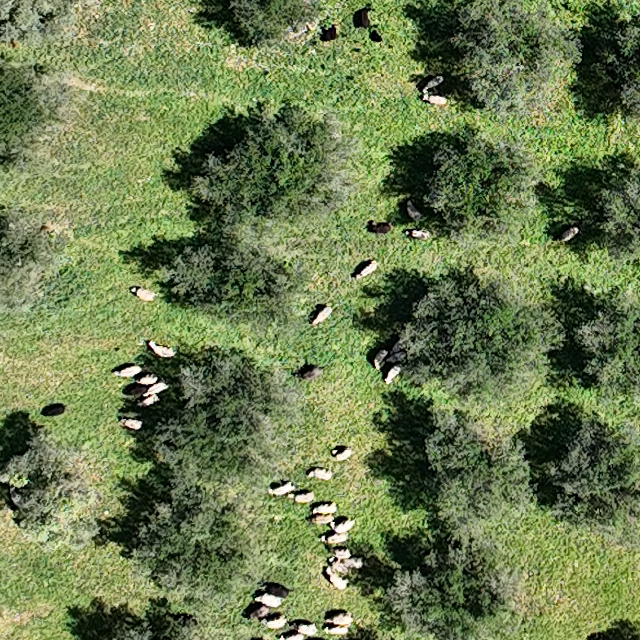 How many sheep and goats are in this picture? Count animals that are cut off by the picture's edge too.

45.